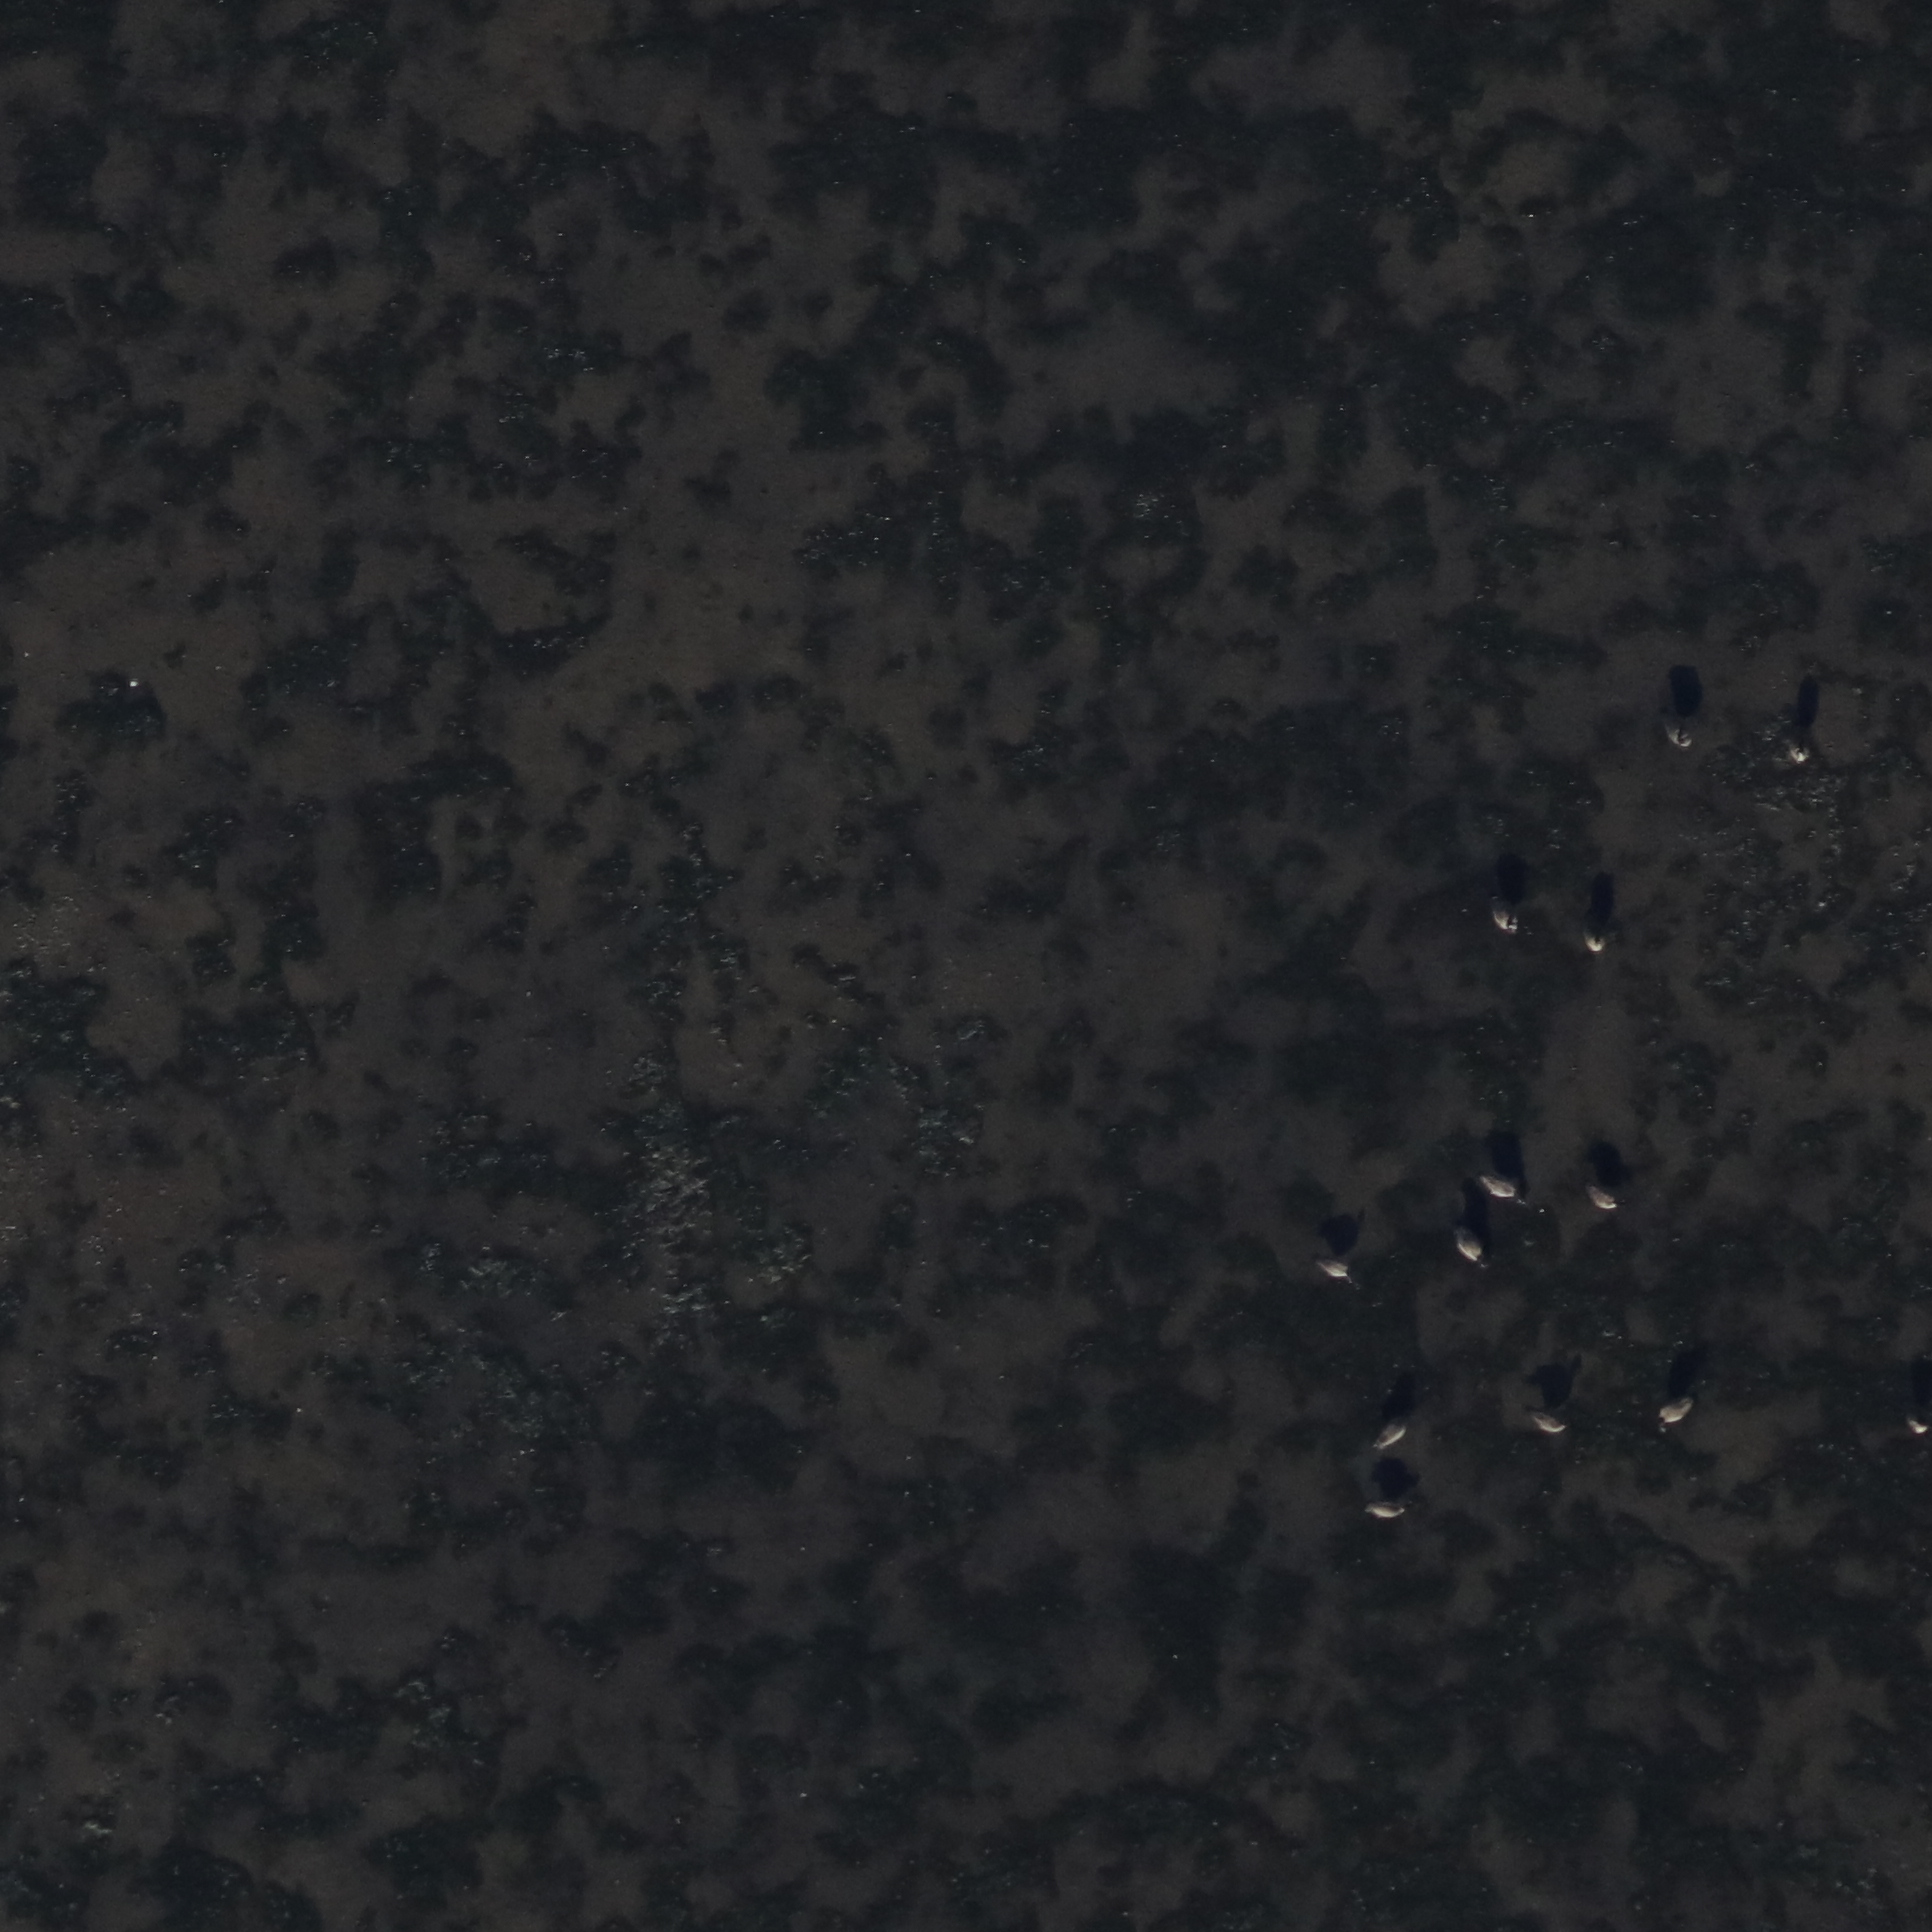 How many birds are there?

13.